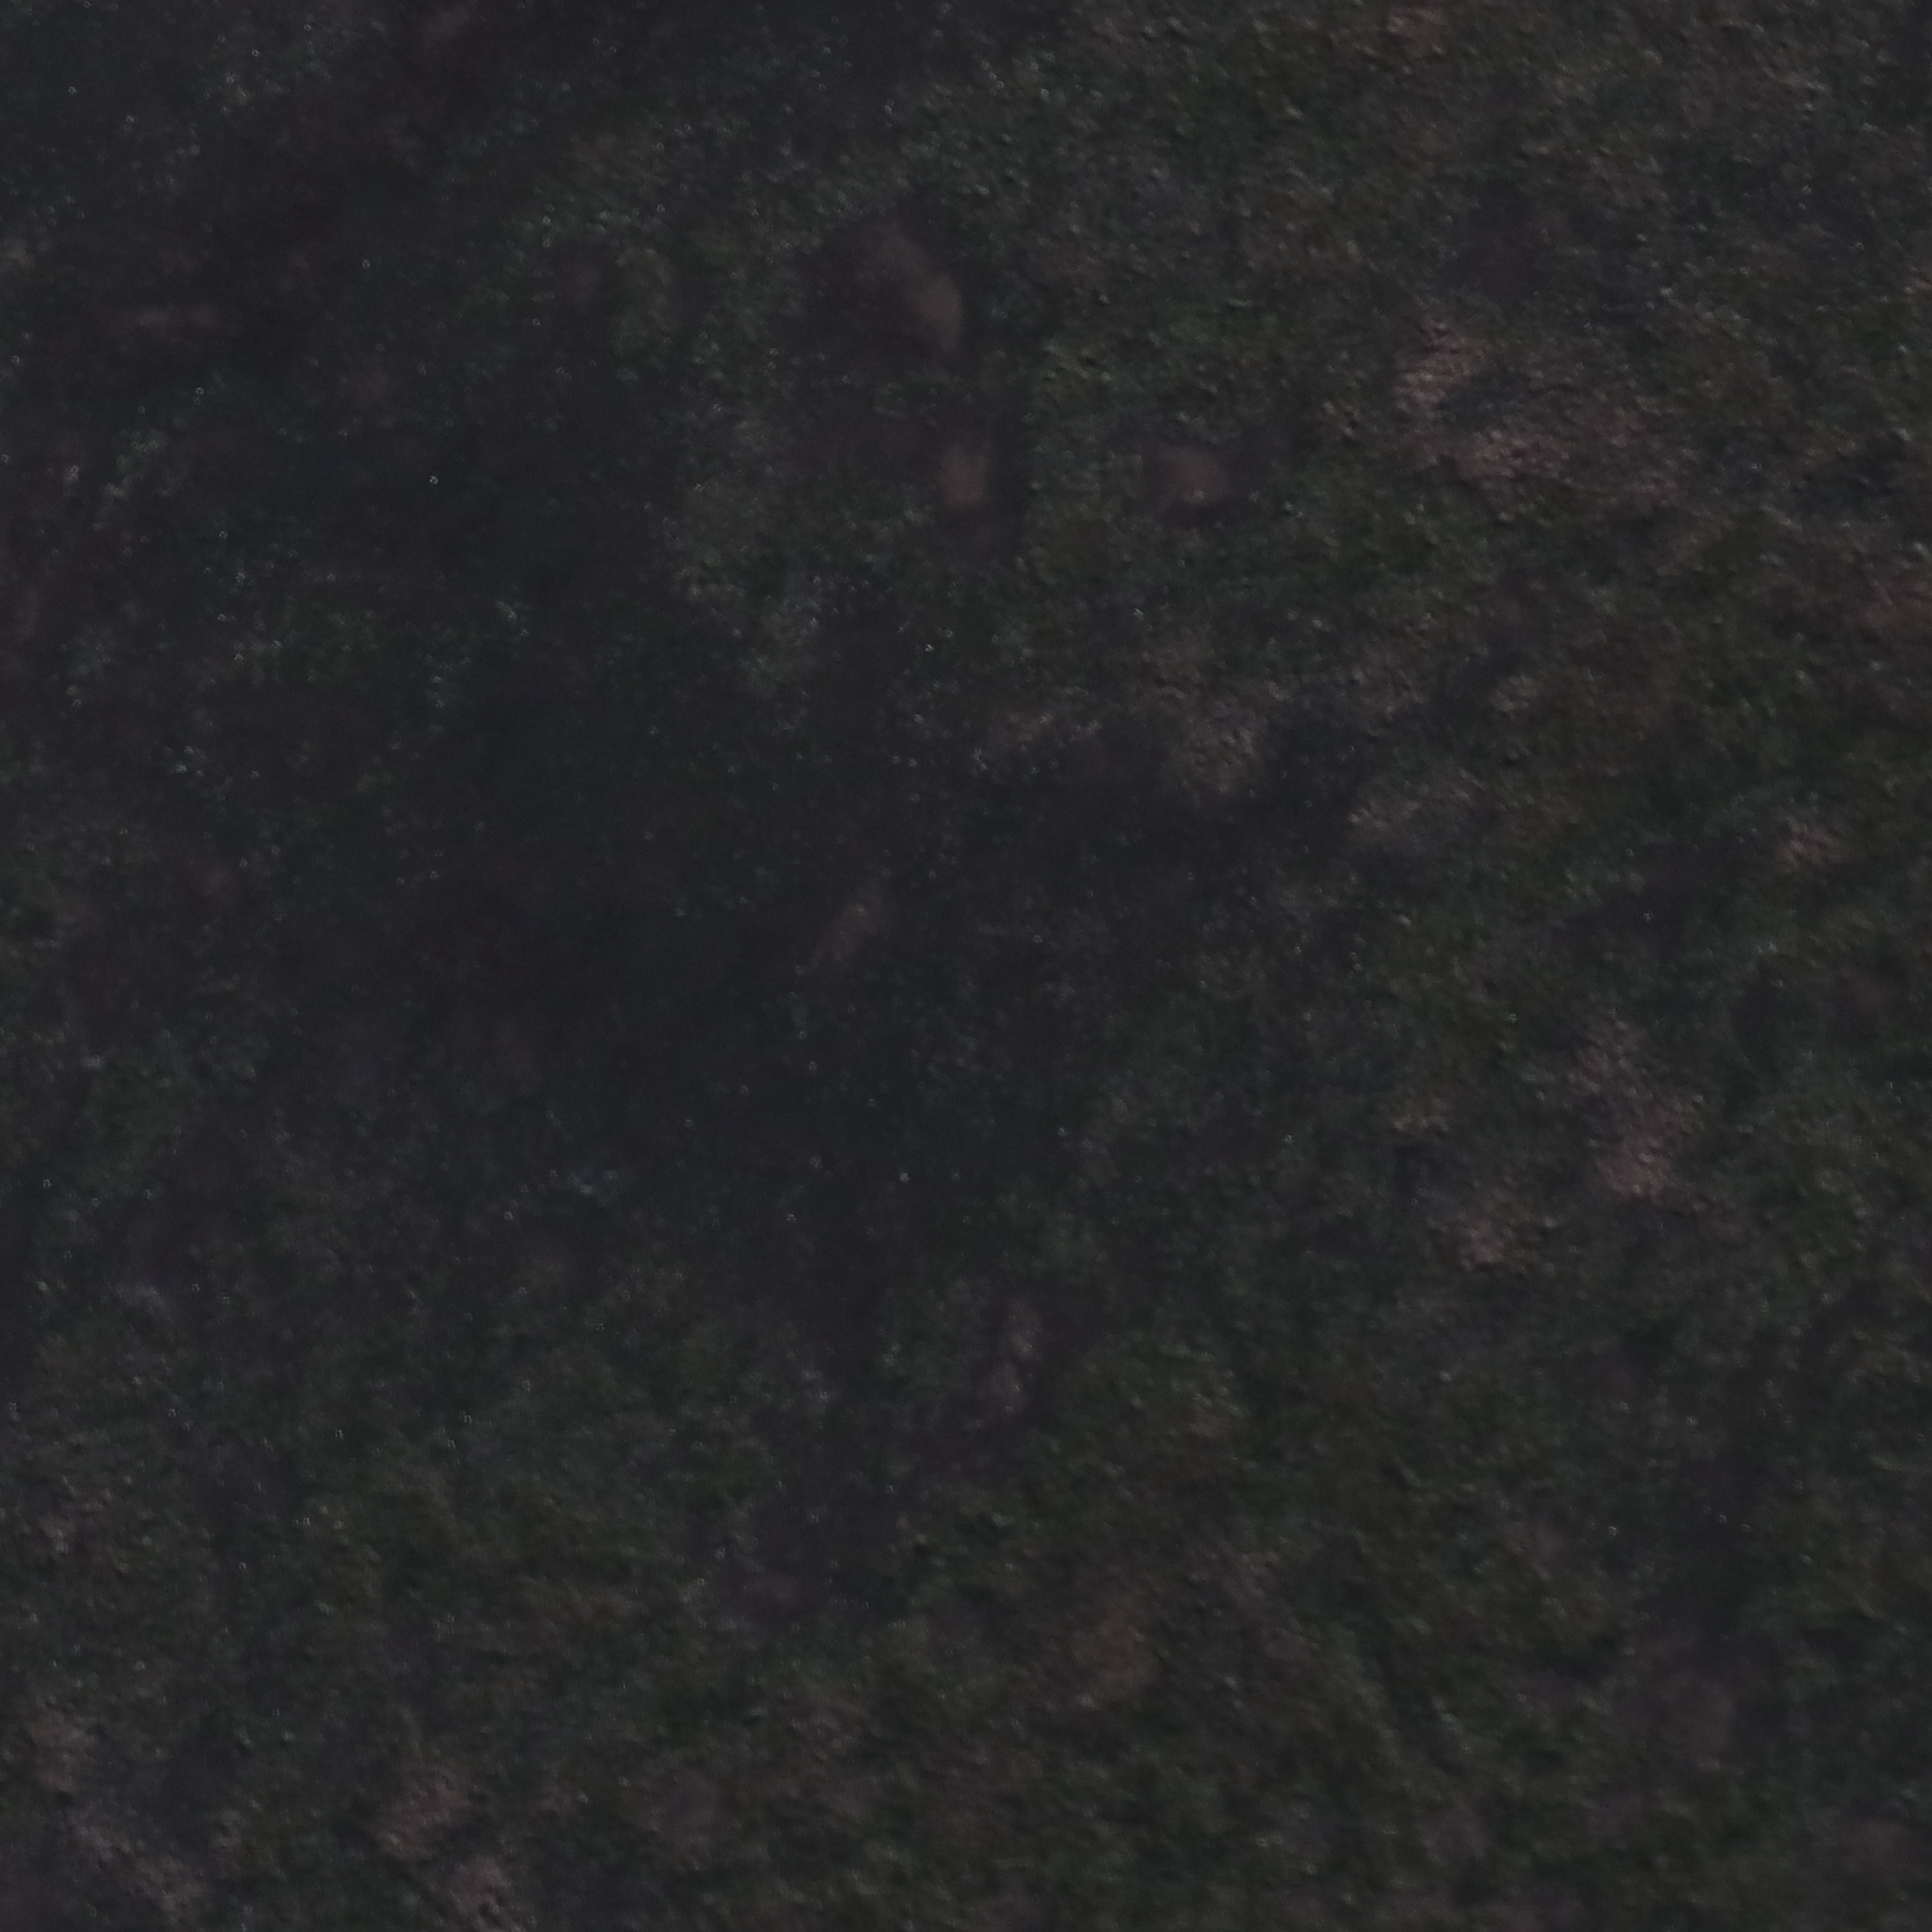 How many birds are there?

0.